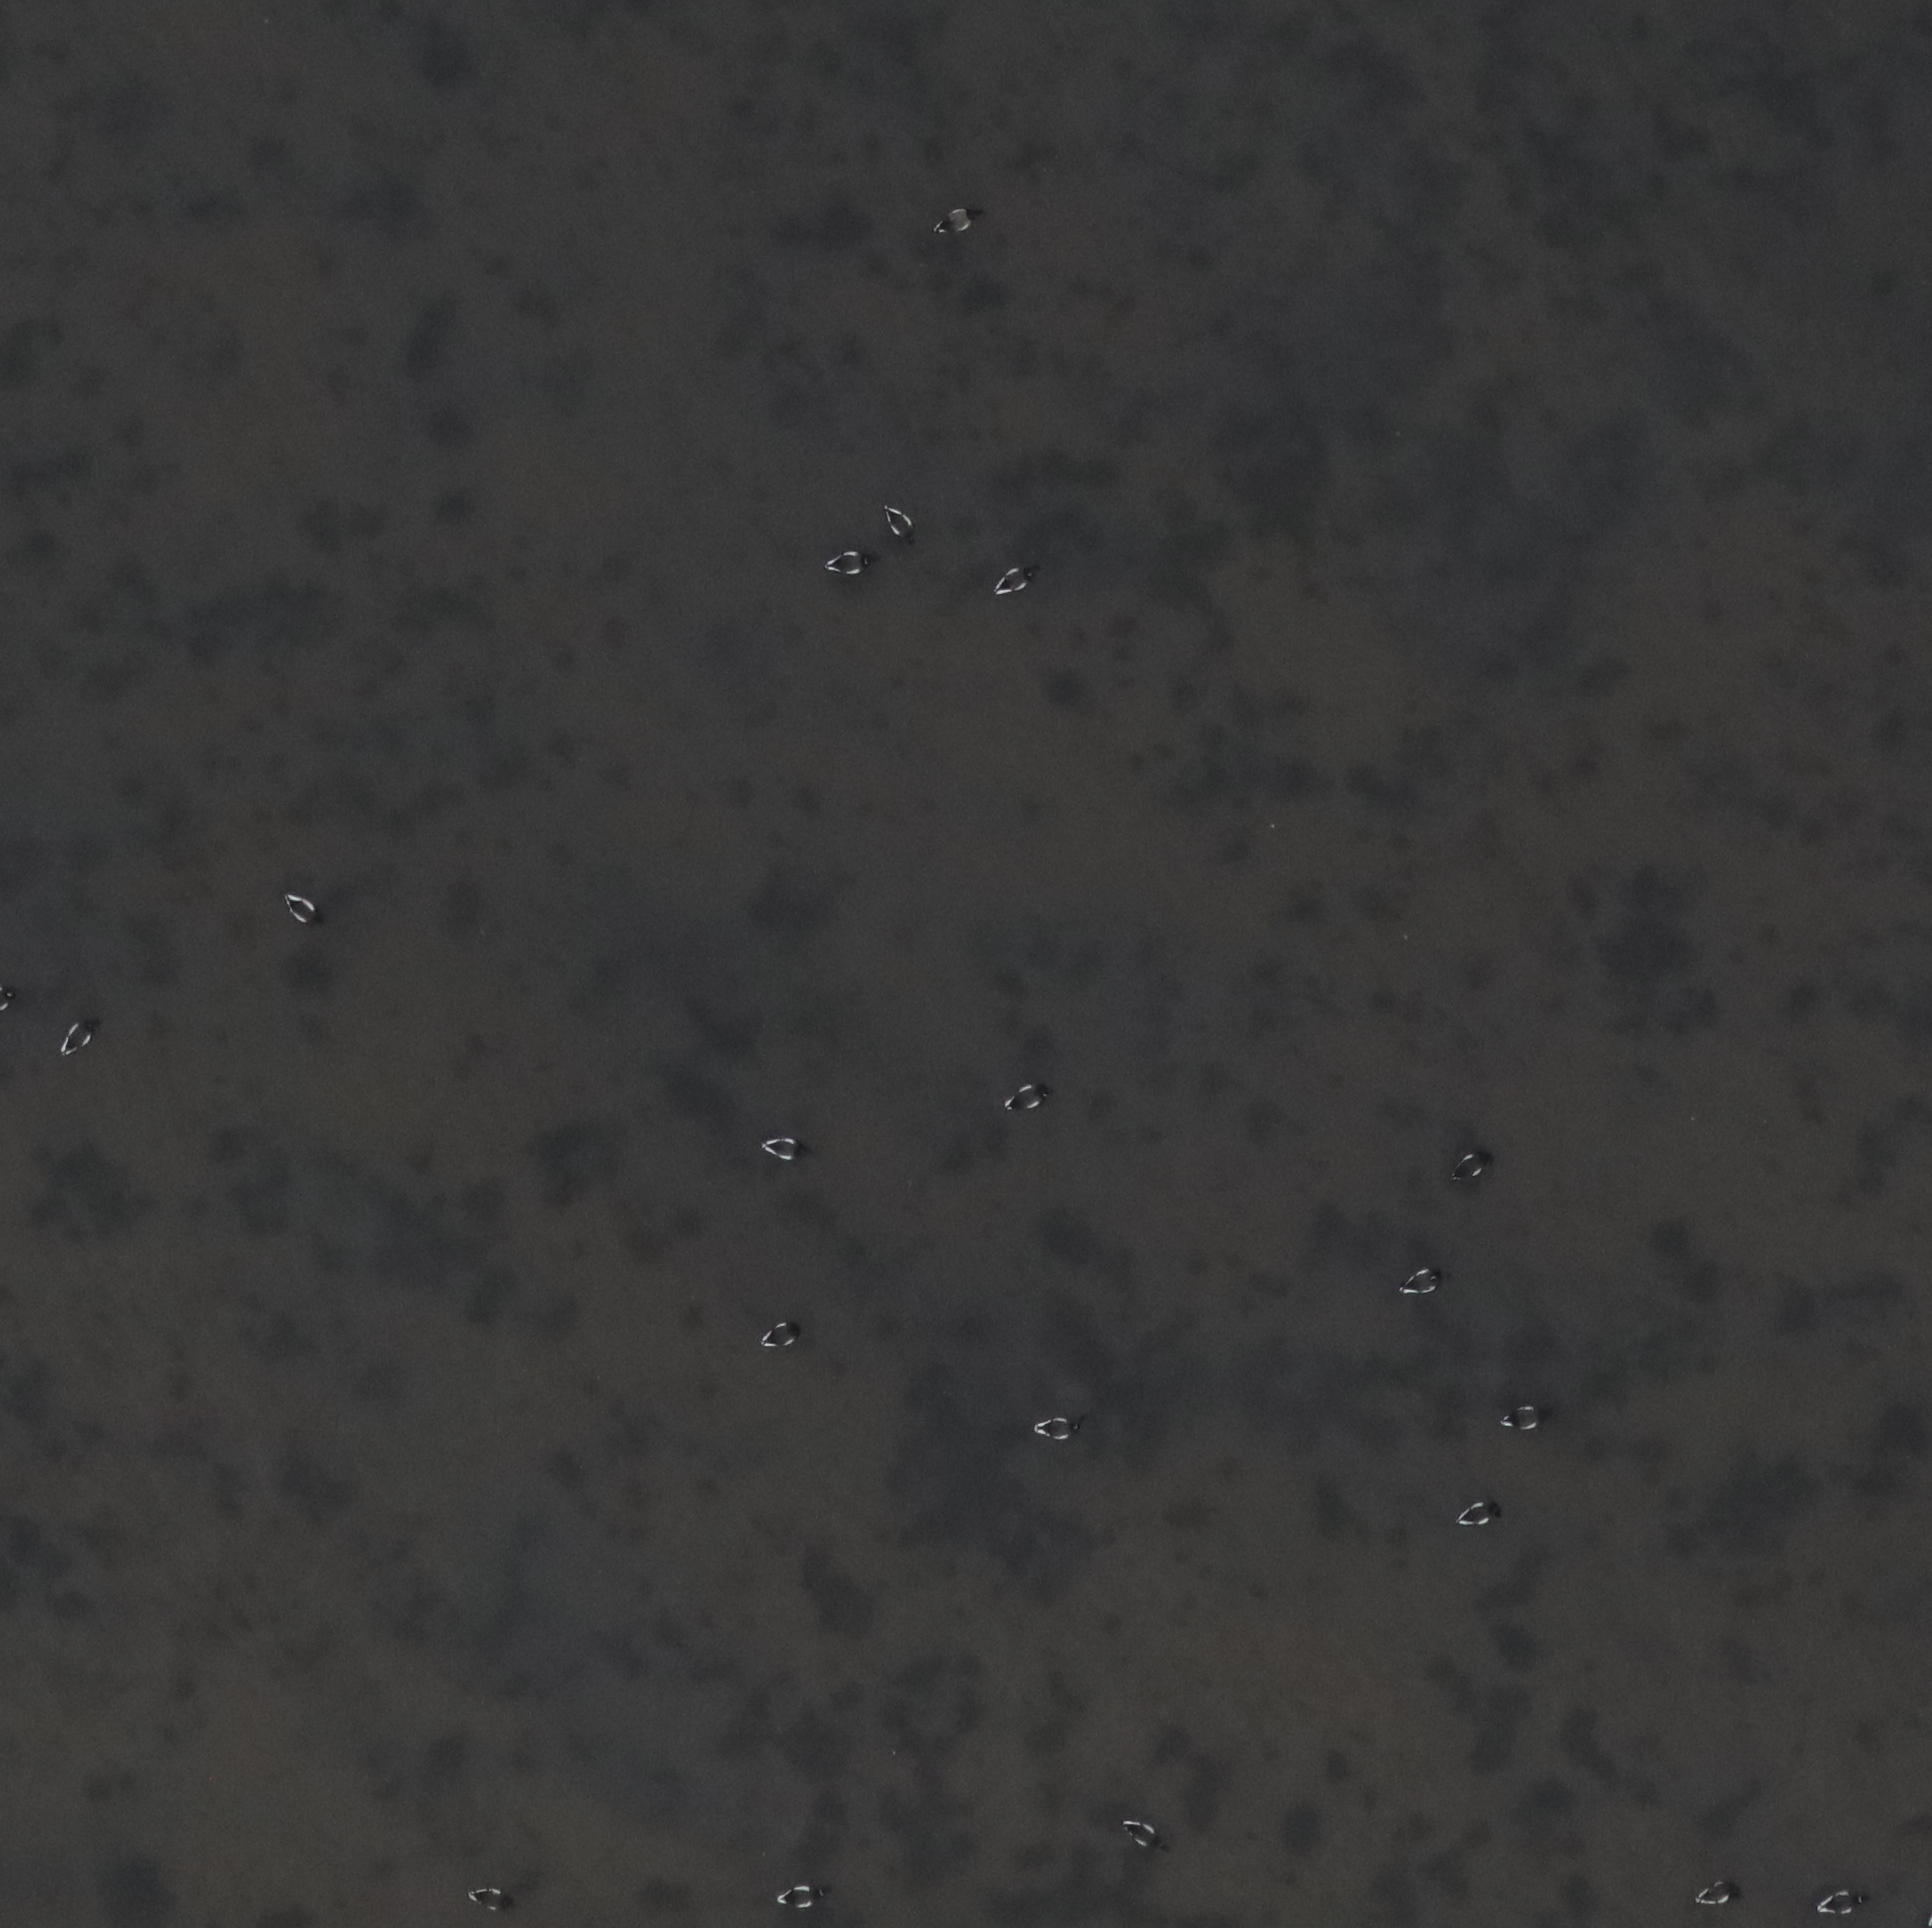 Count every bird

19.